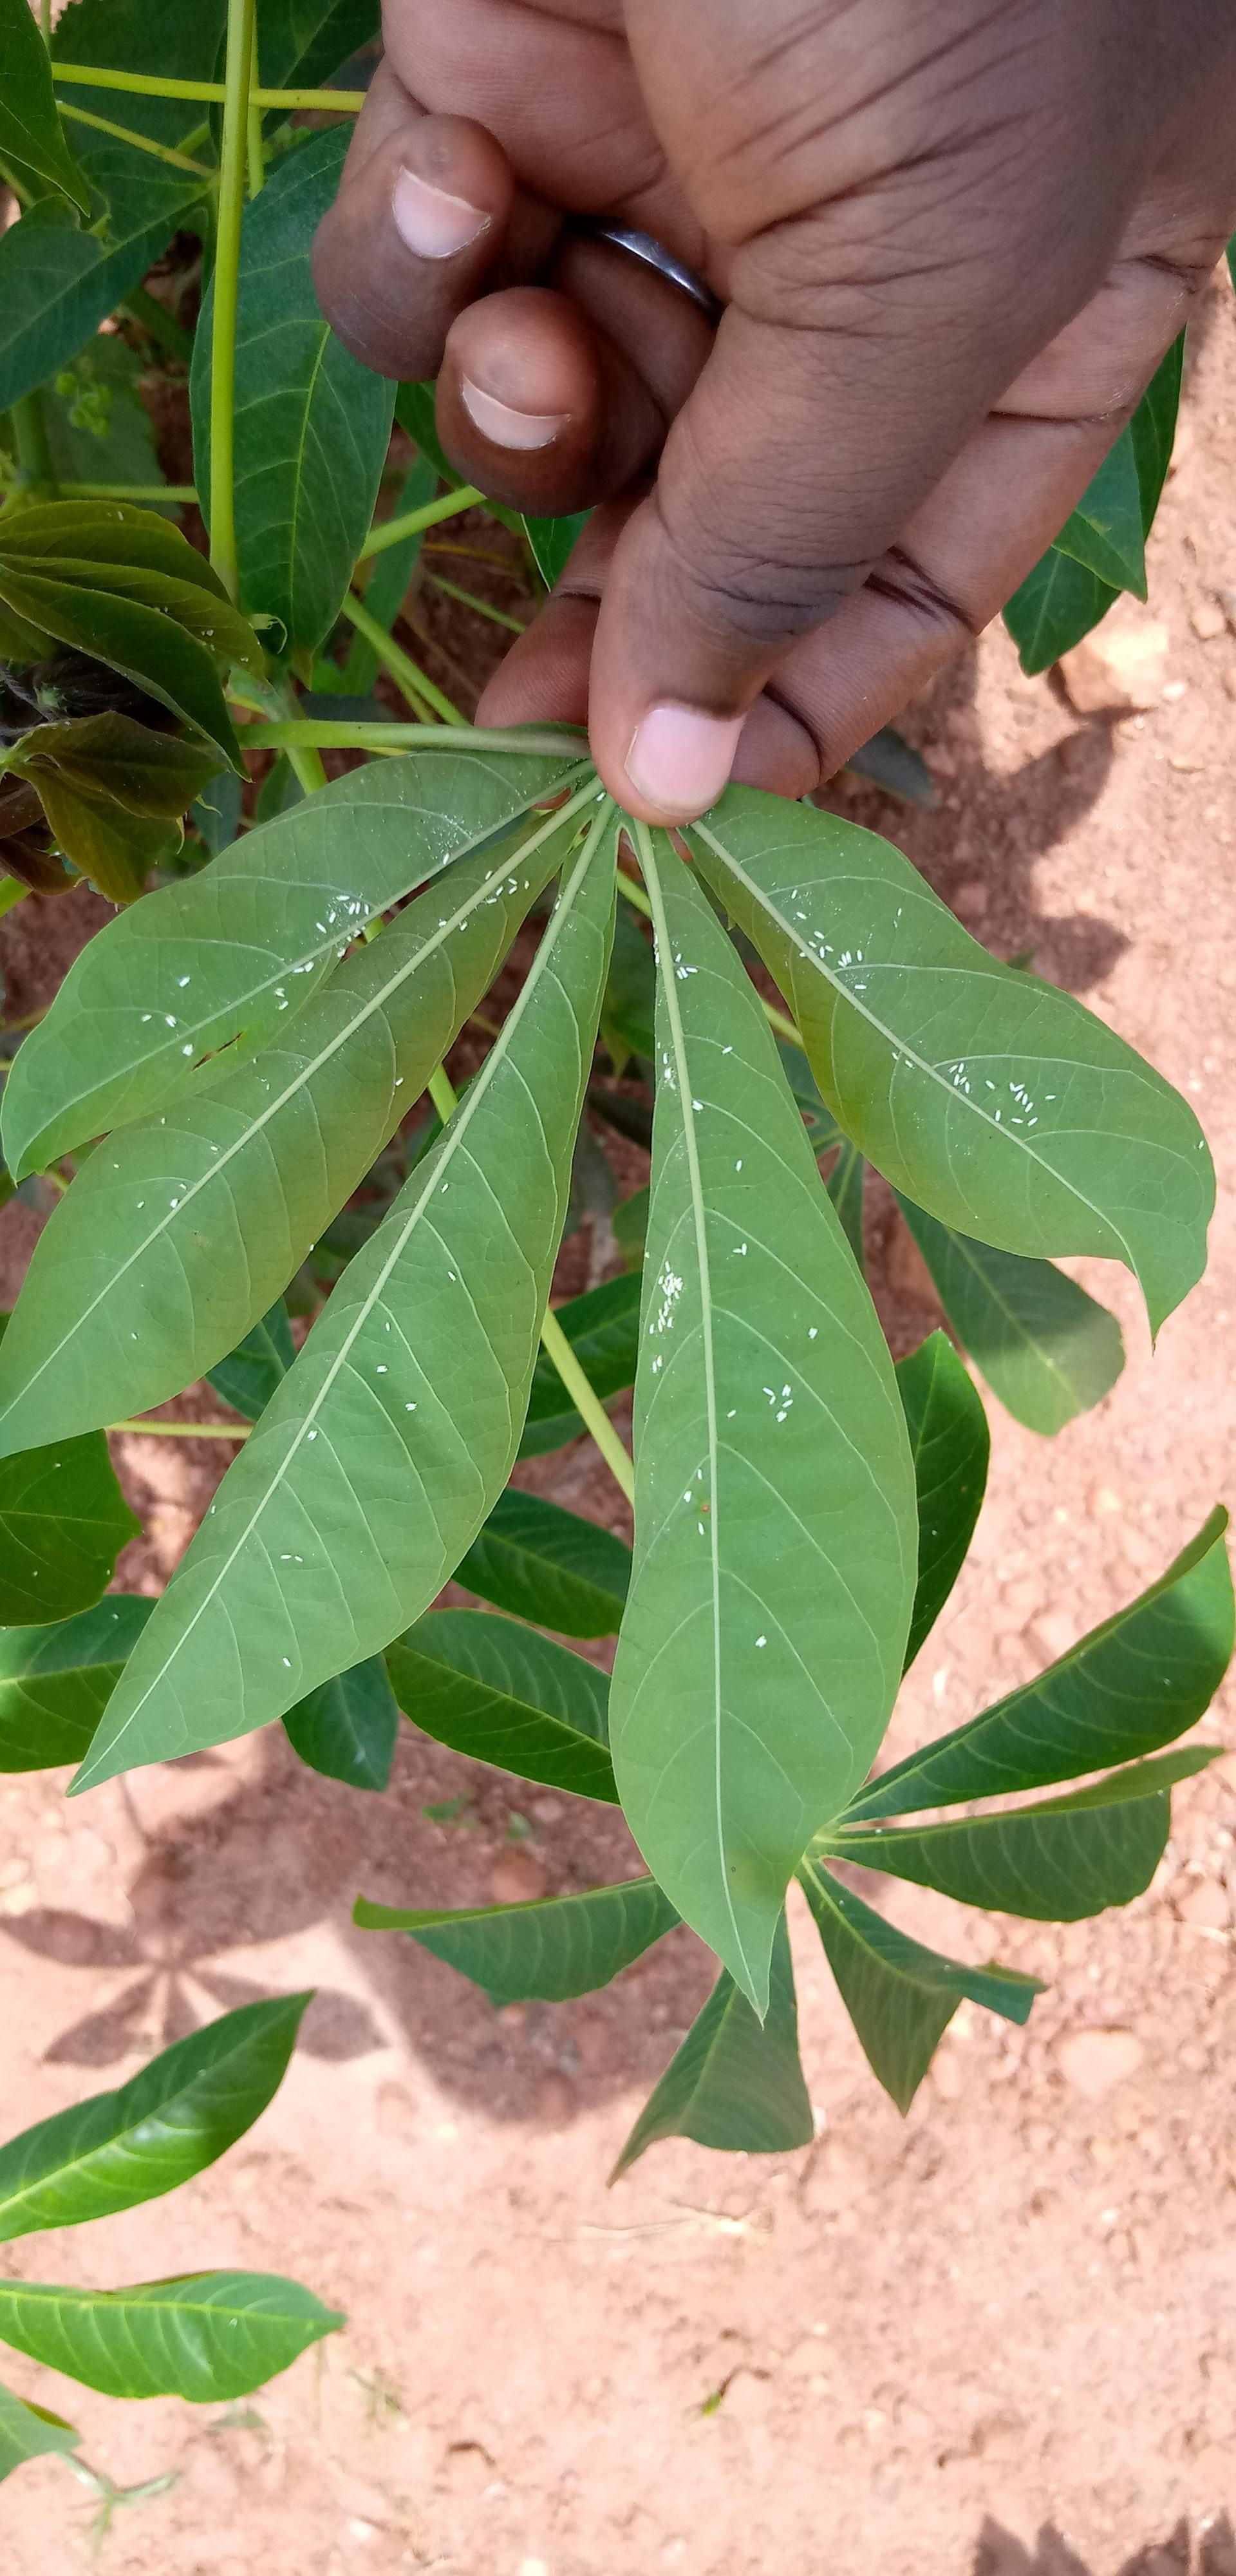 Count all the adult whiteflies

135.